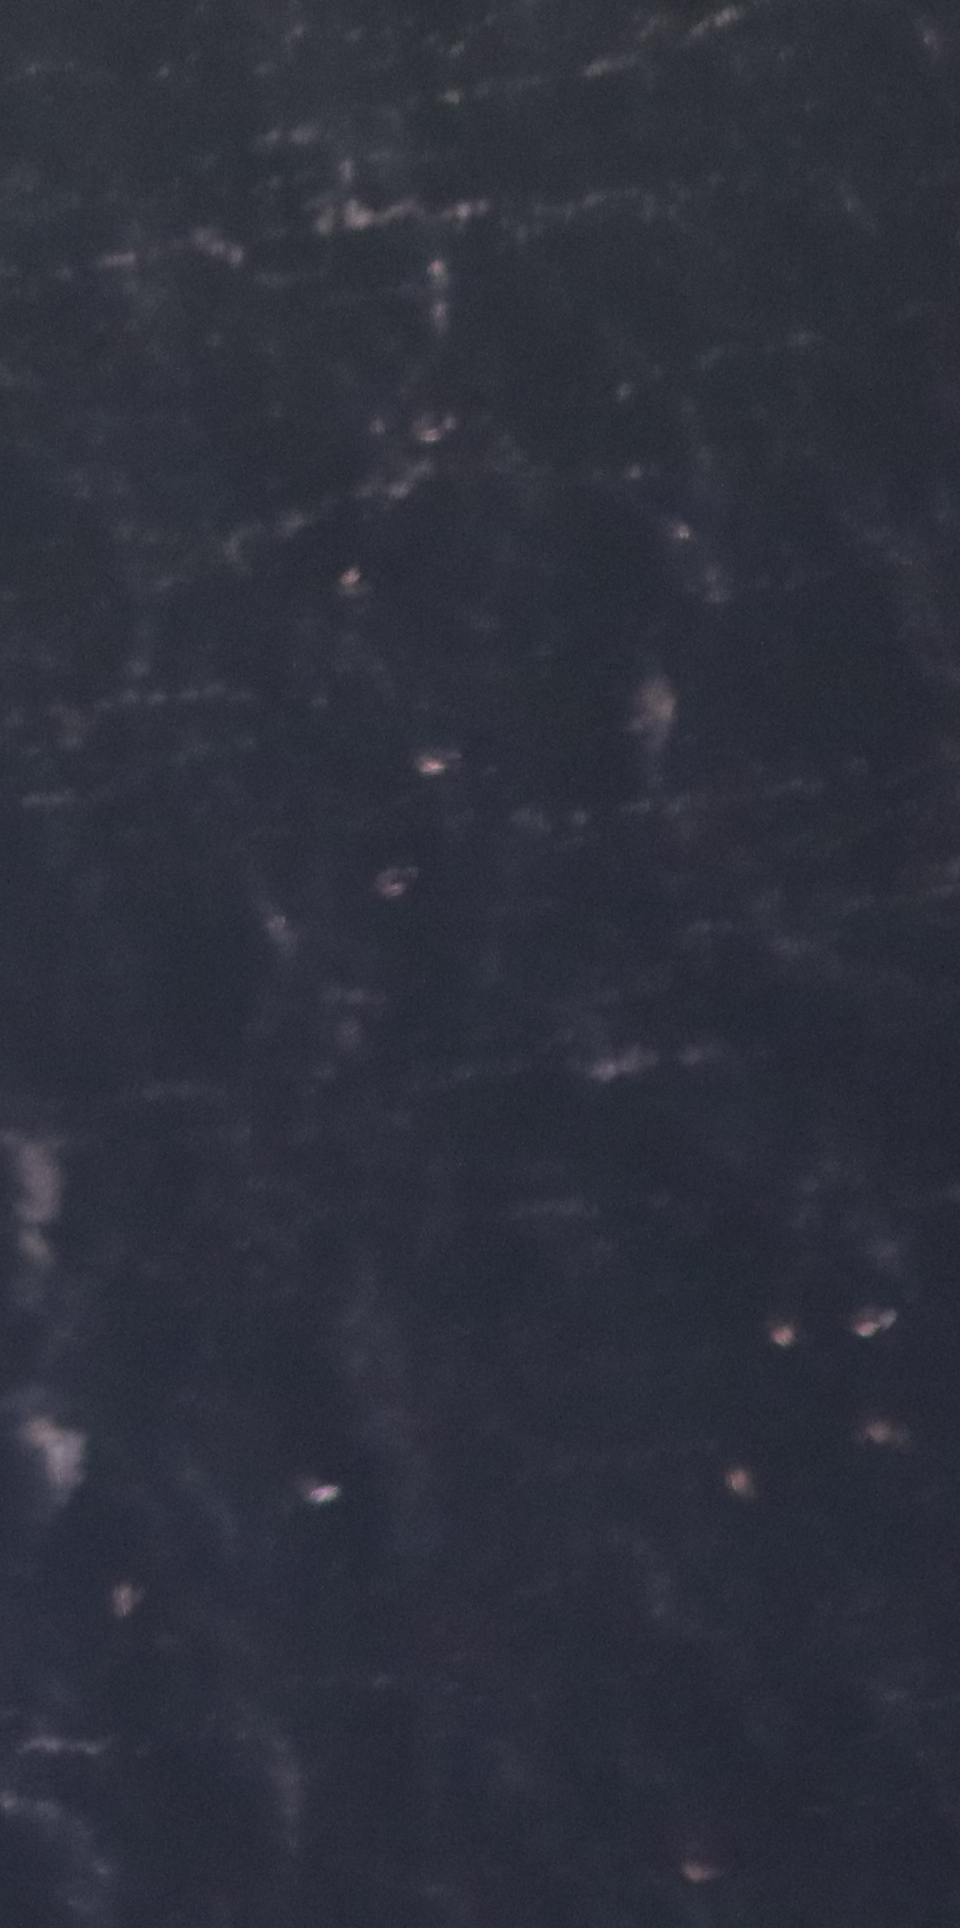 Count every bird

11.